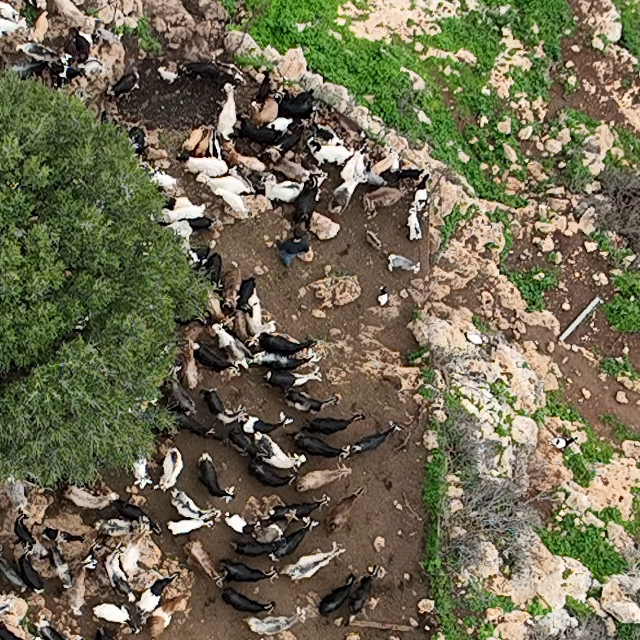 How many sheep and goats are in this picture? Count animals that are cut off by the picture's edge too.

113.